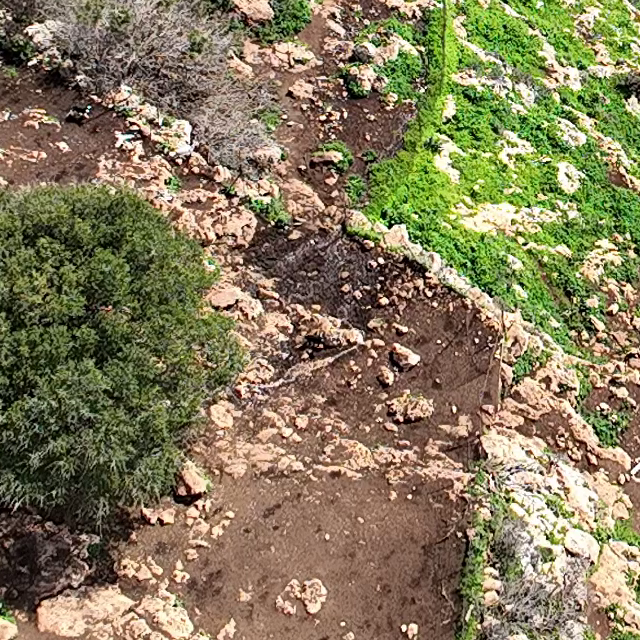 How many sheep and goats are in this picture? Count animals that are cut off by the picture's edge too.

0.